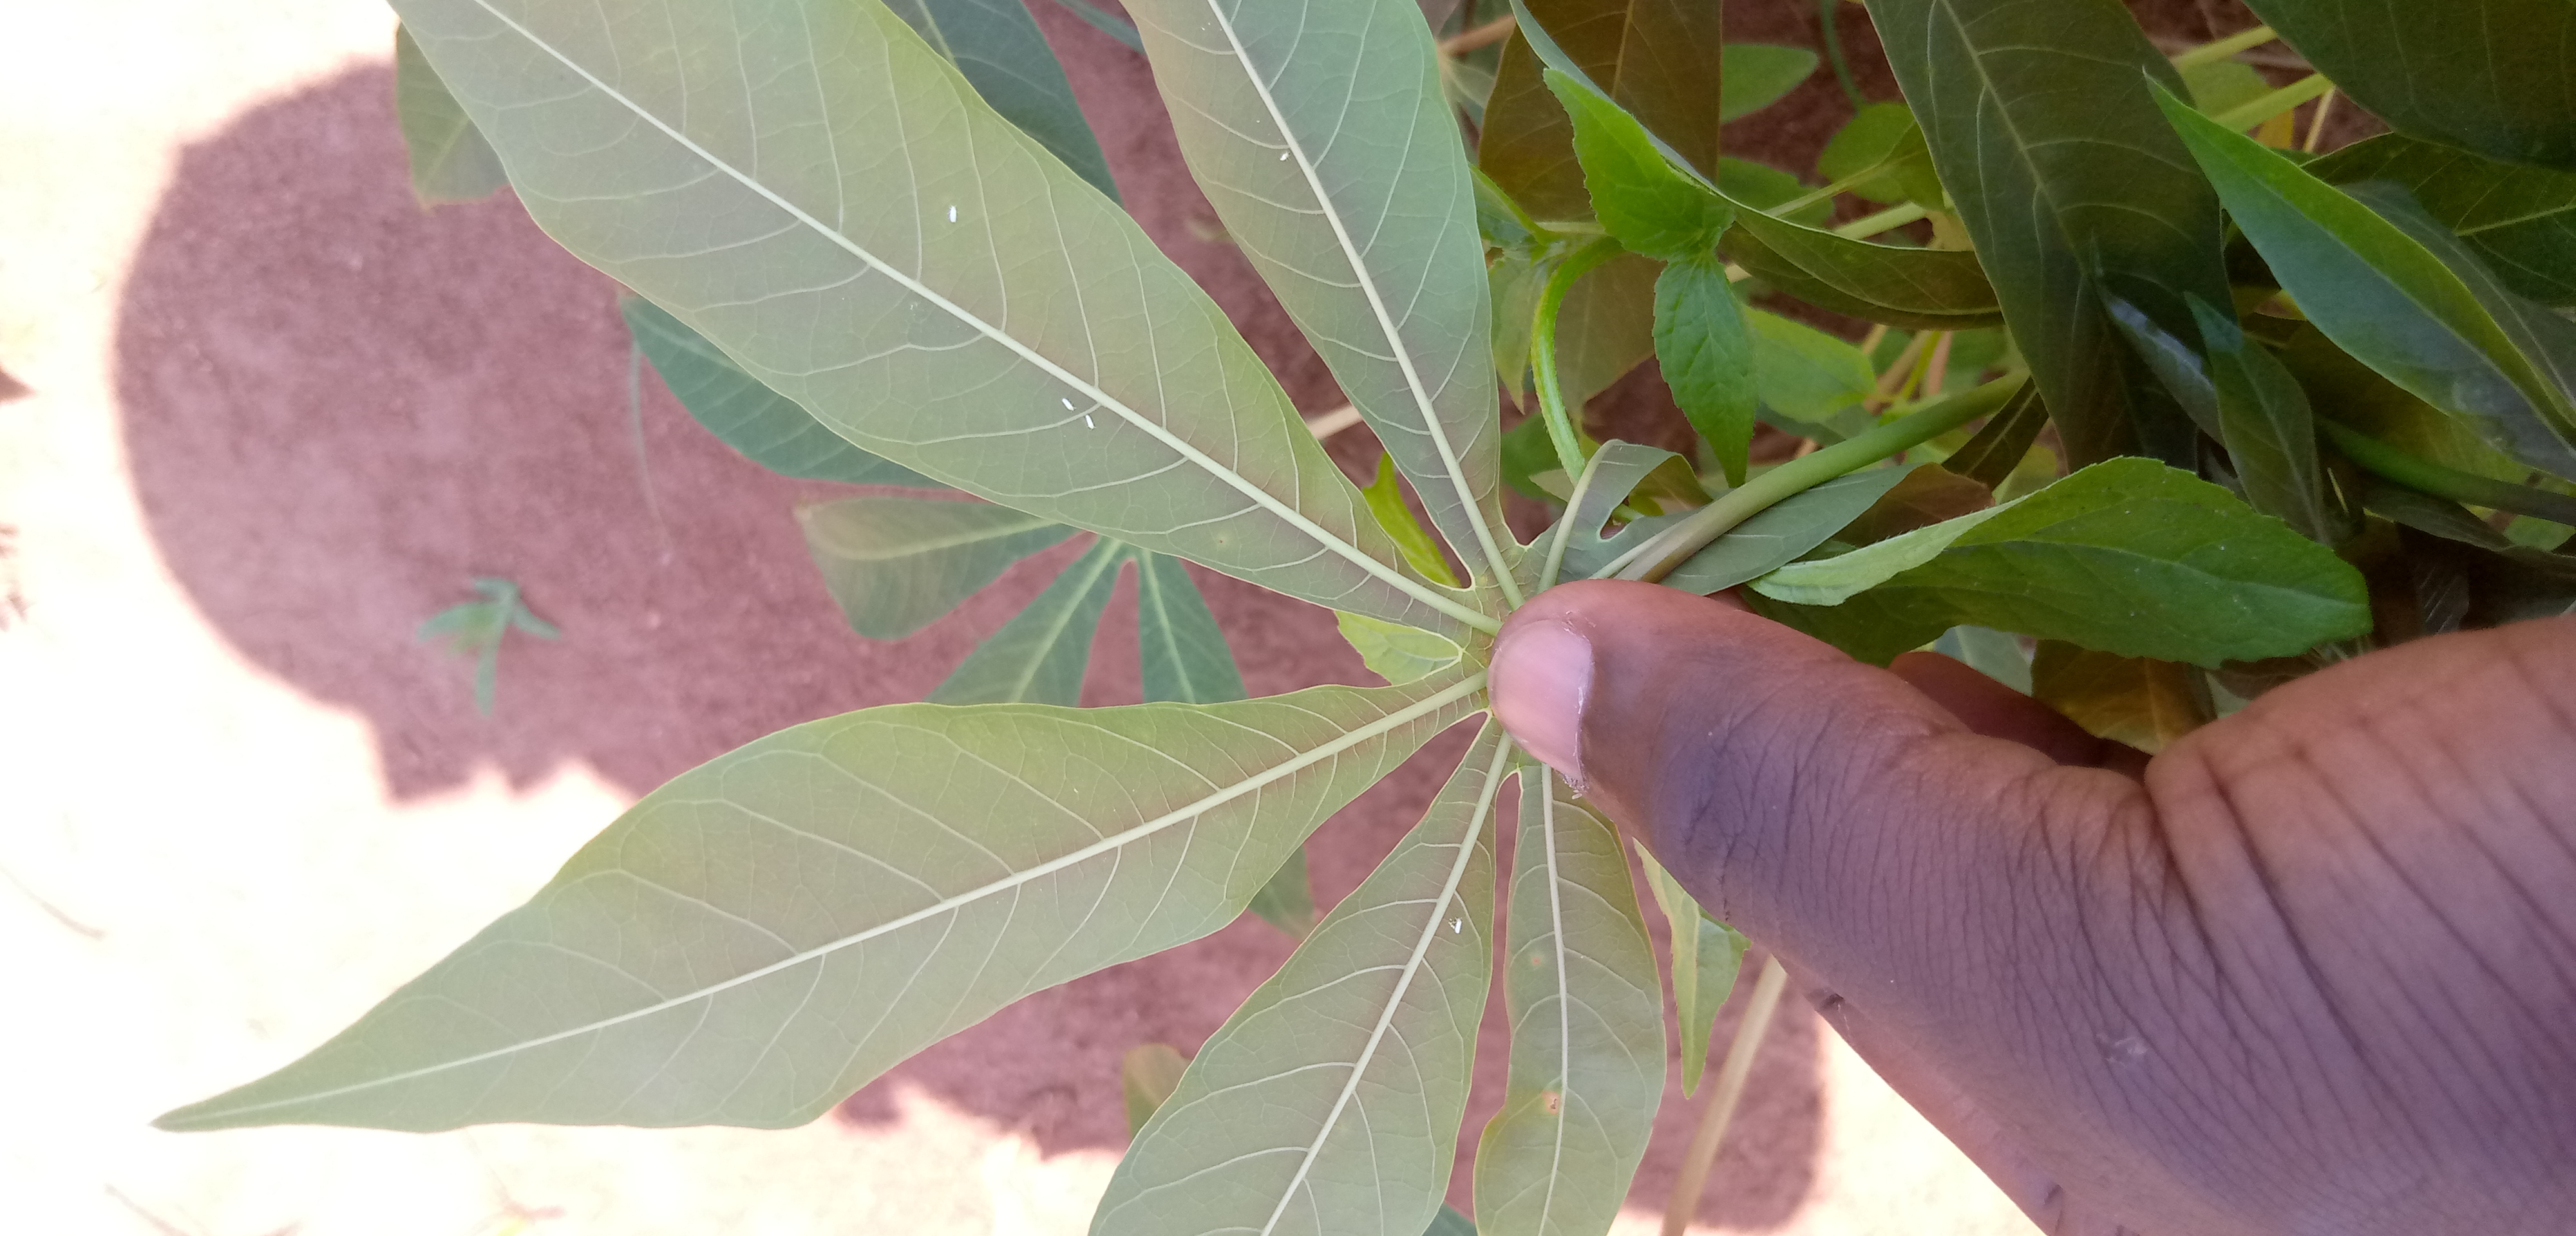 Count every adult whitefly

5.